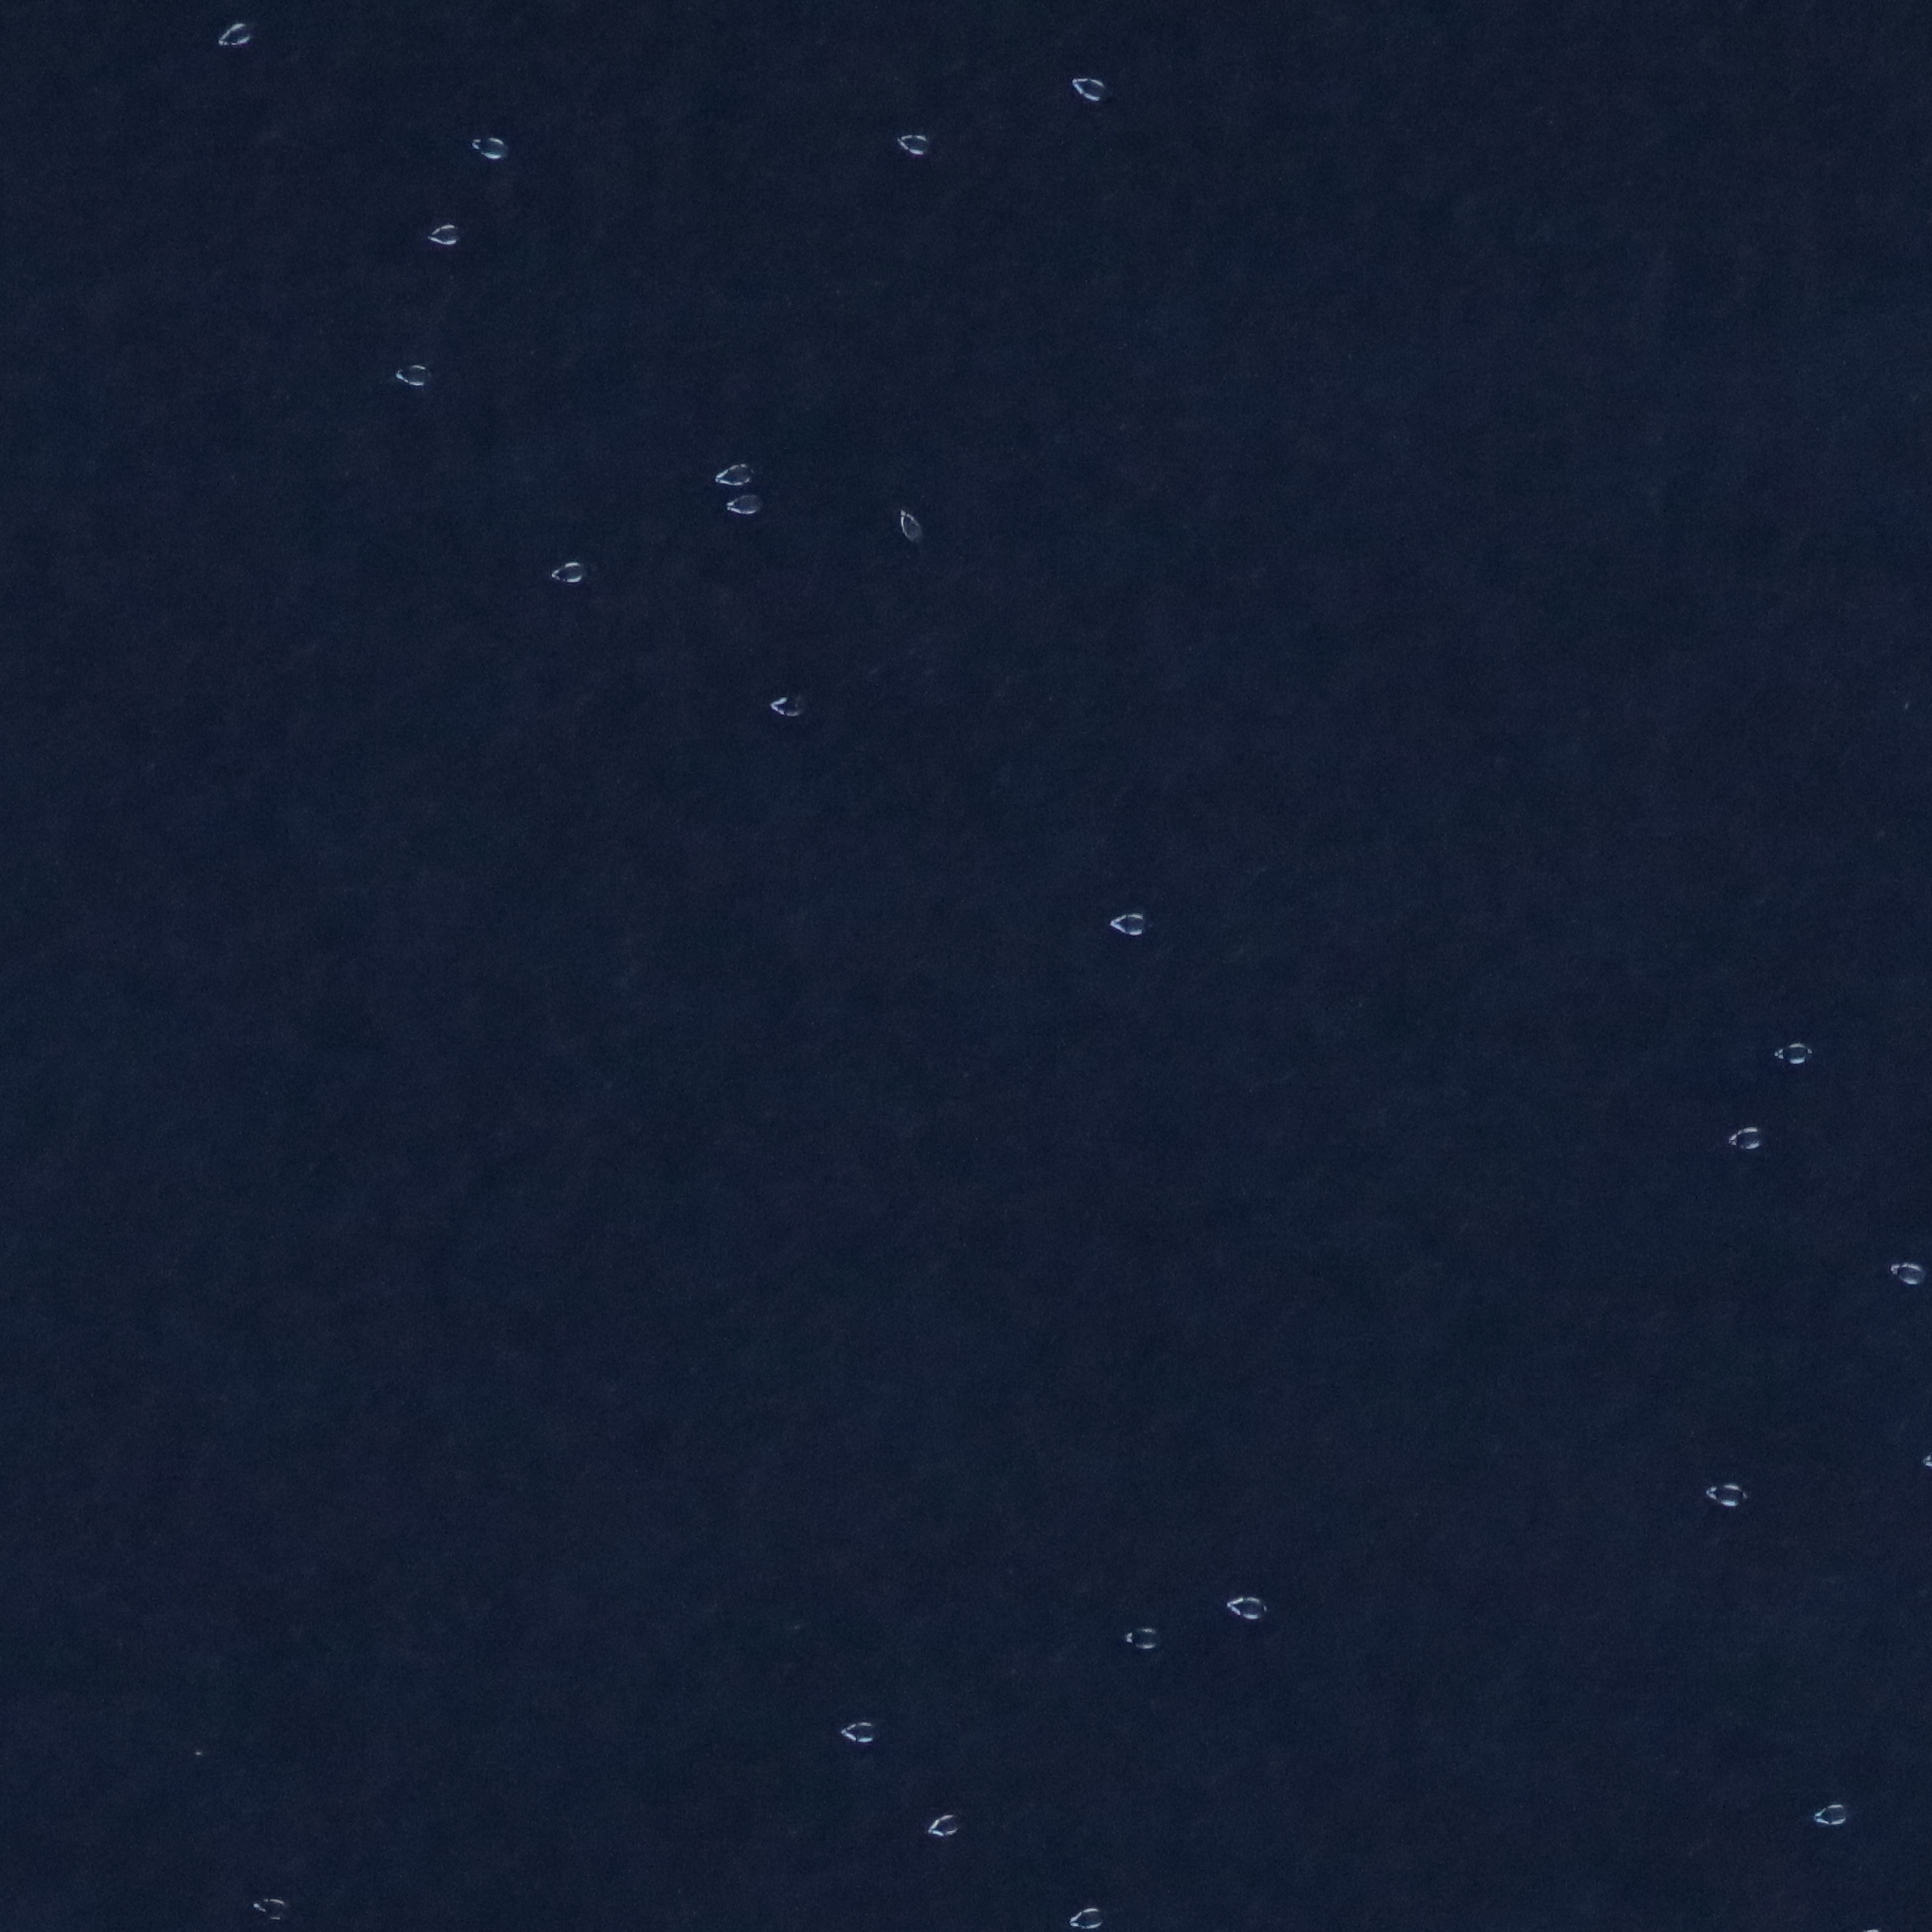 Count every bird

23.